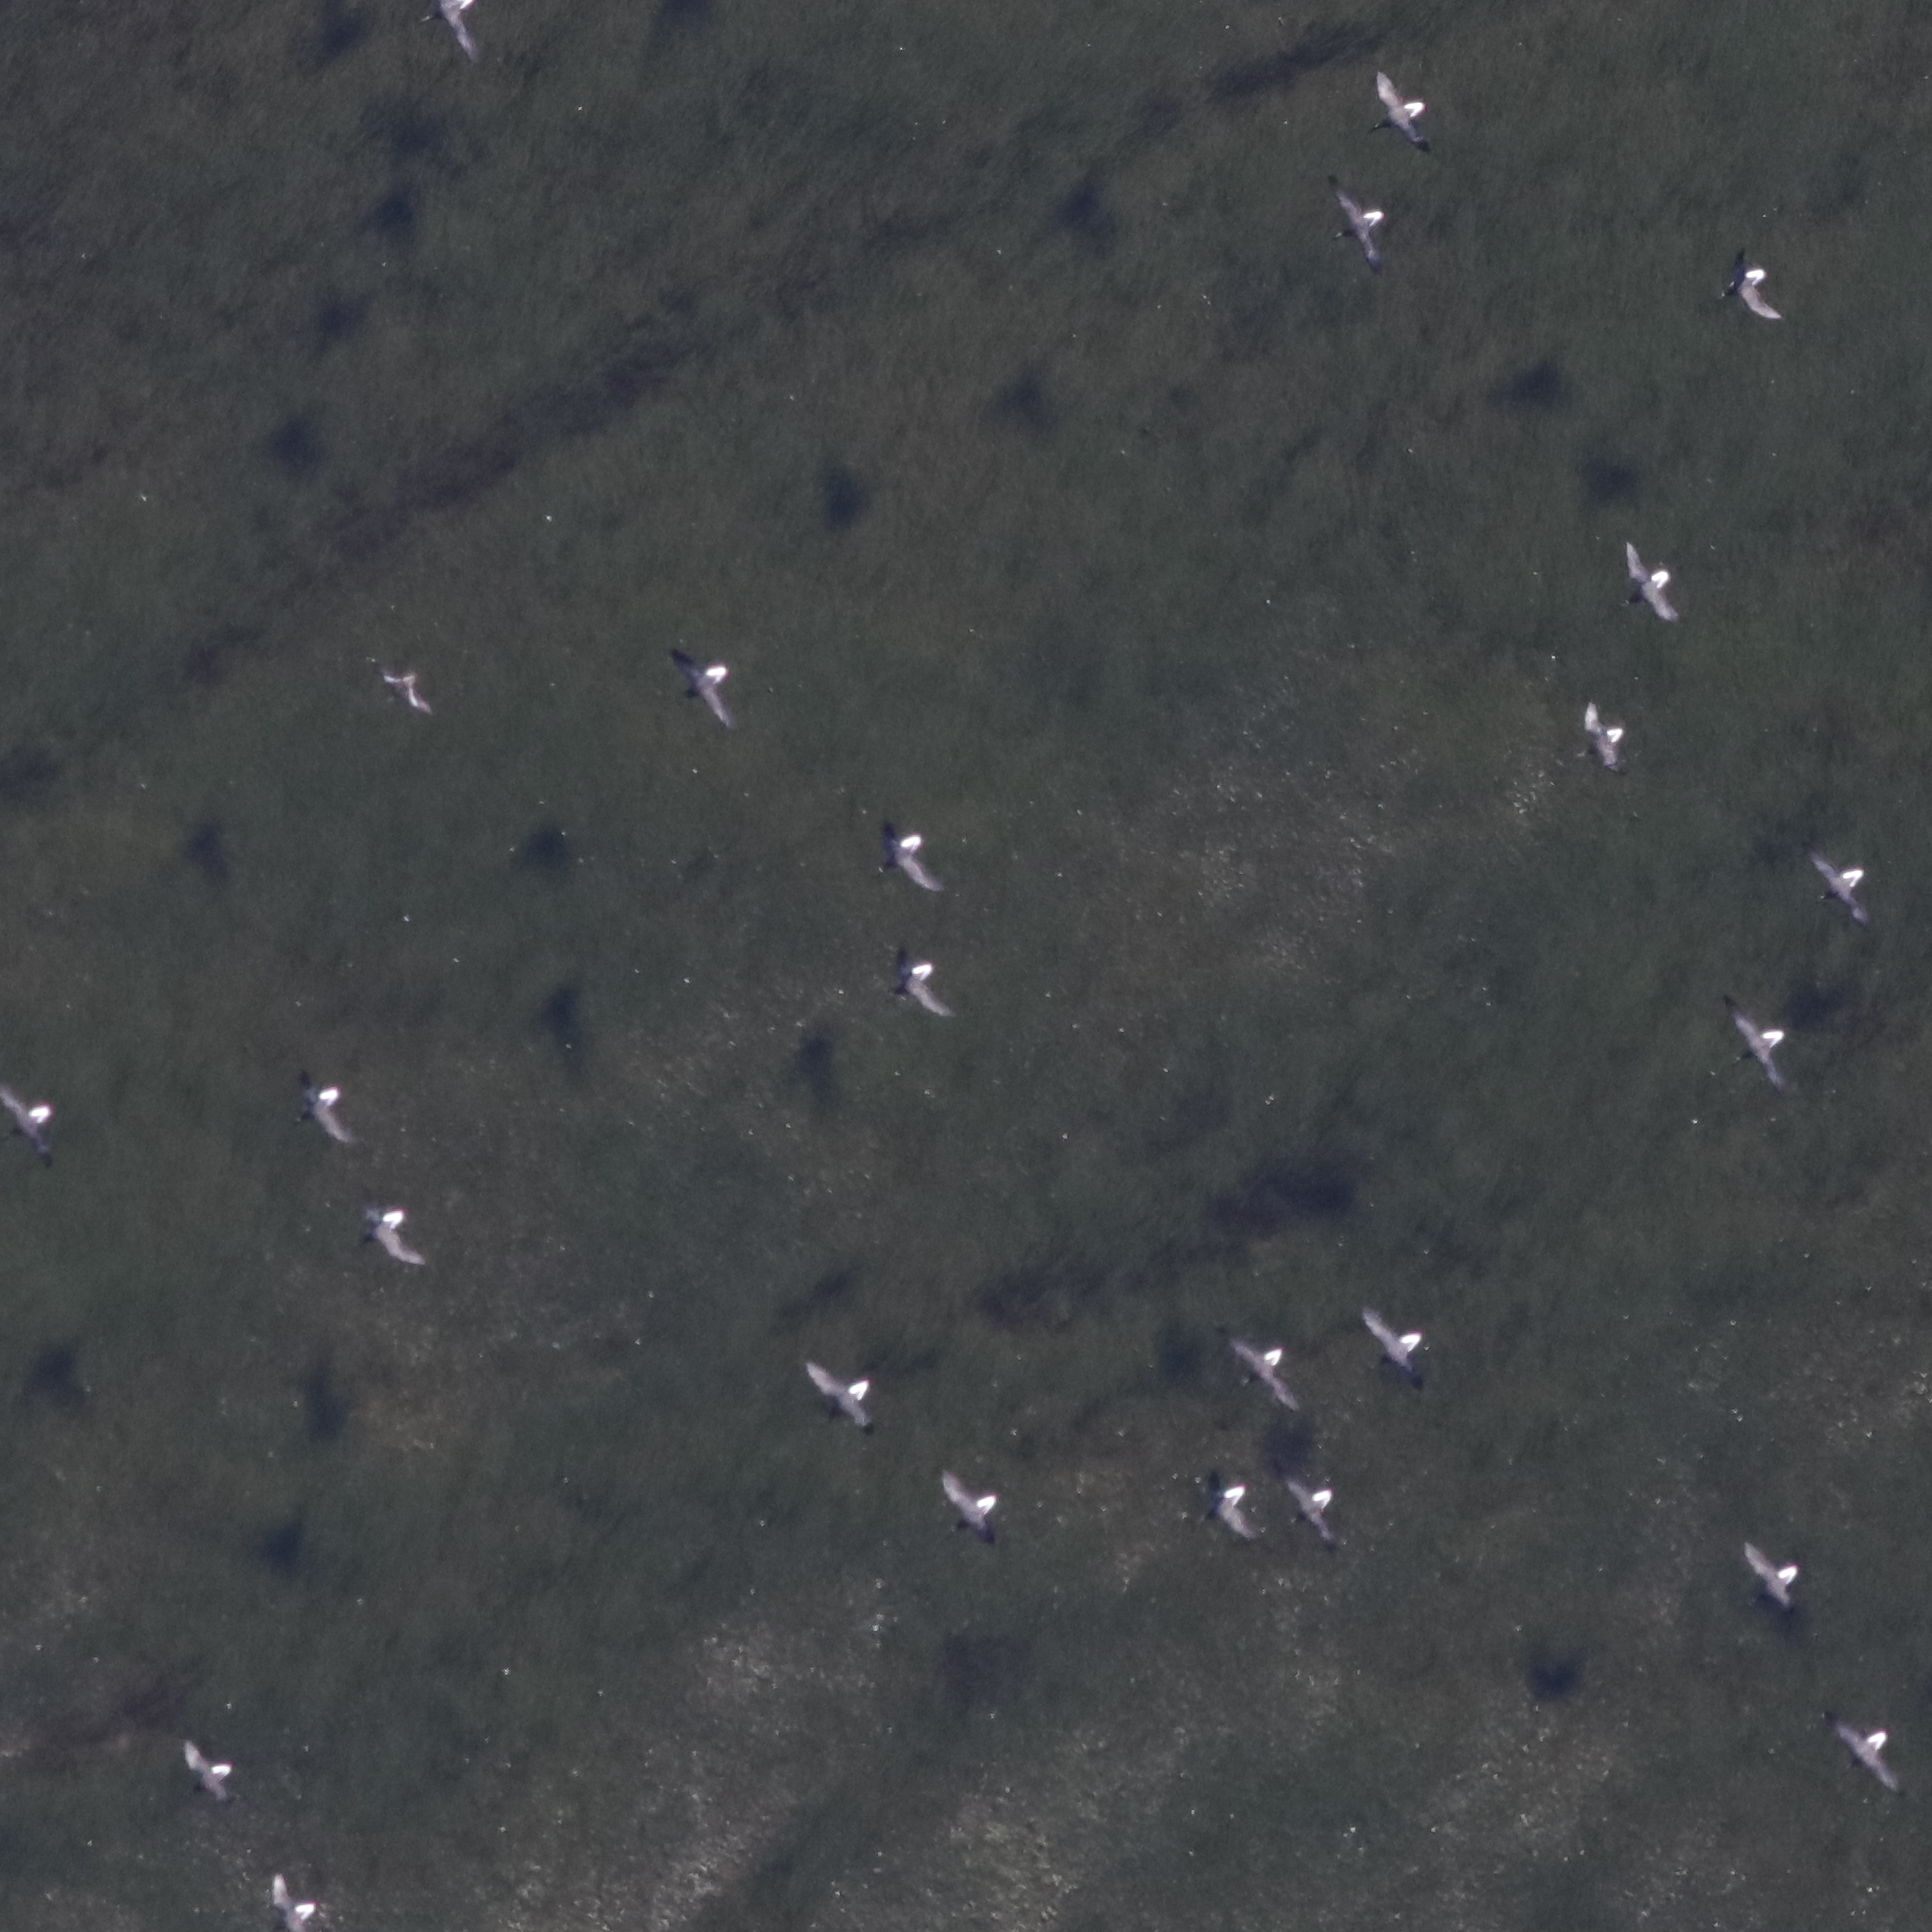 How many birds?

25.